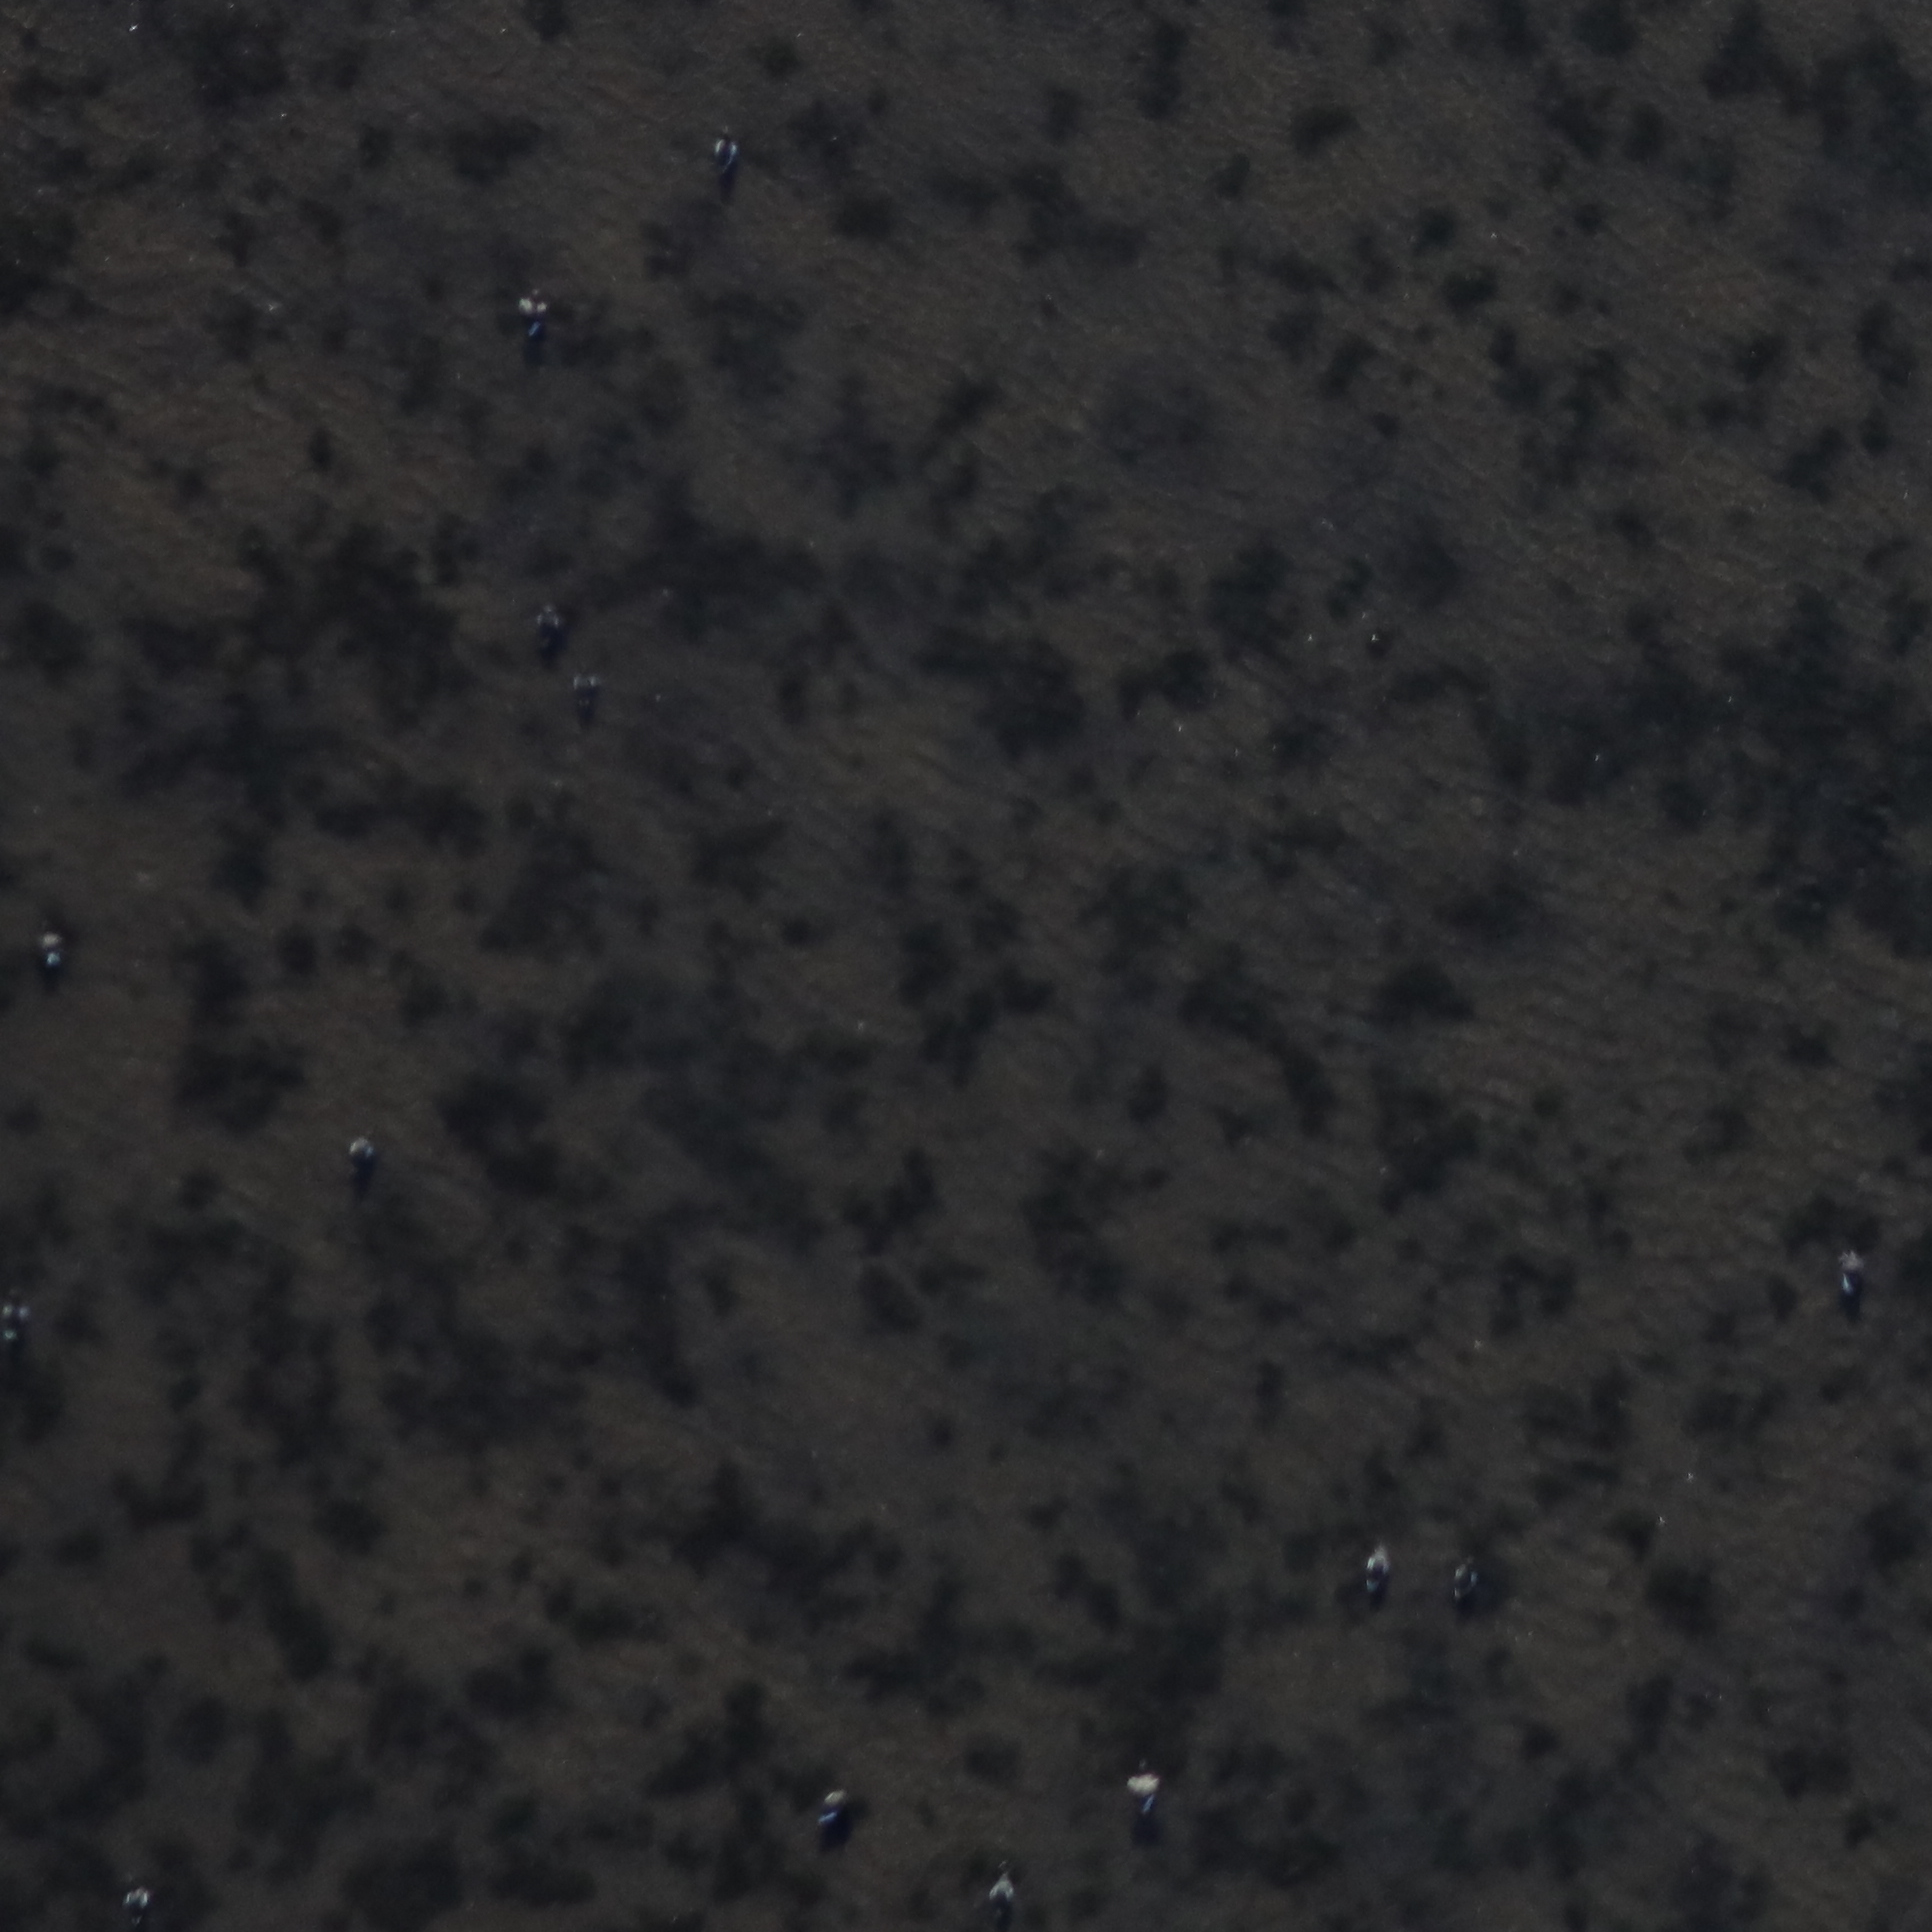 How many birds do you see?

13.